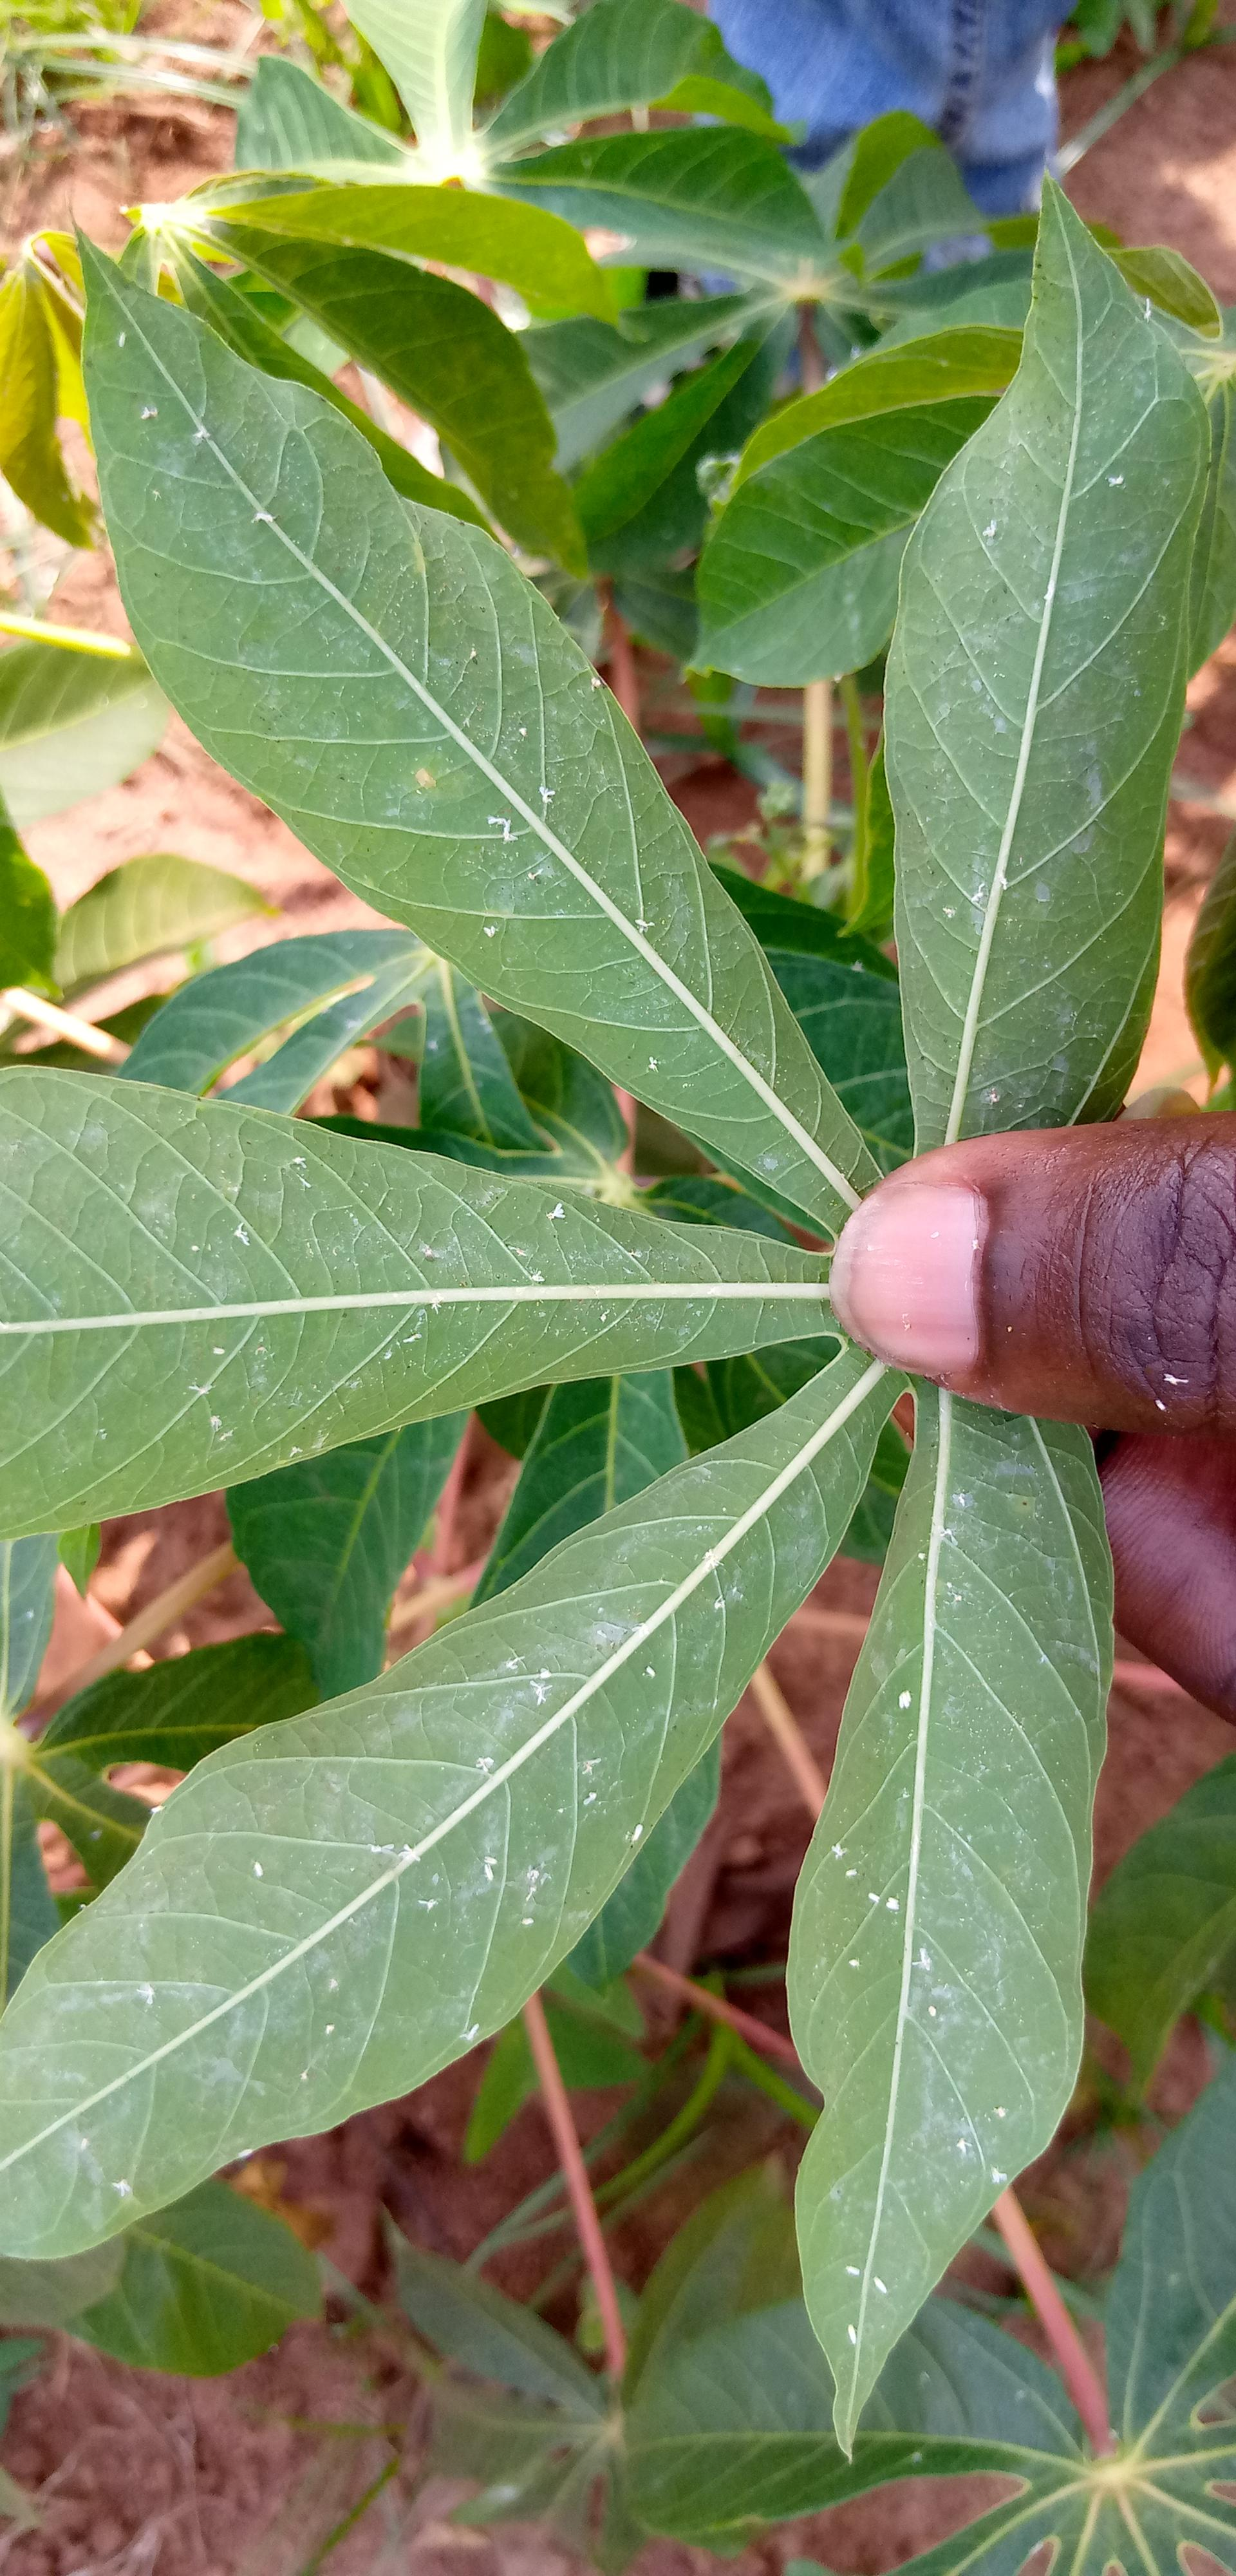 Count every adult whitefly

56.